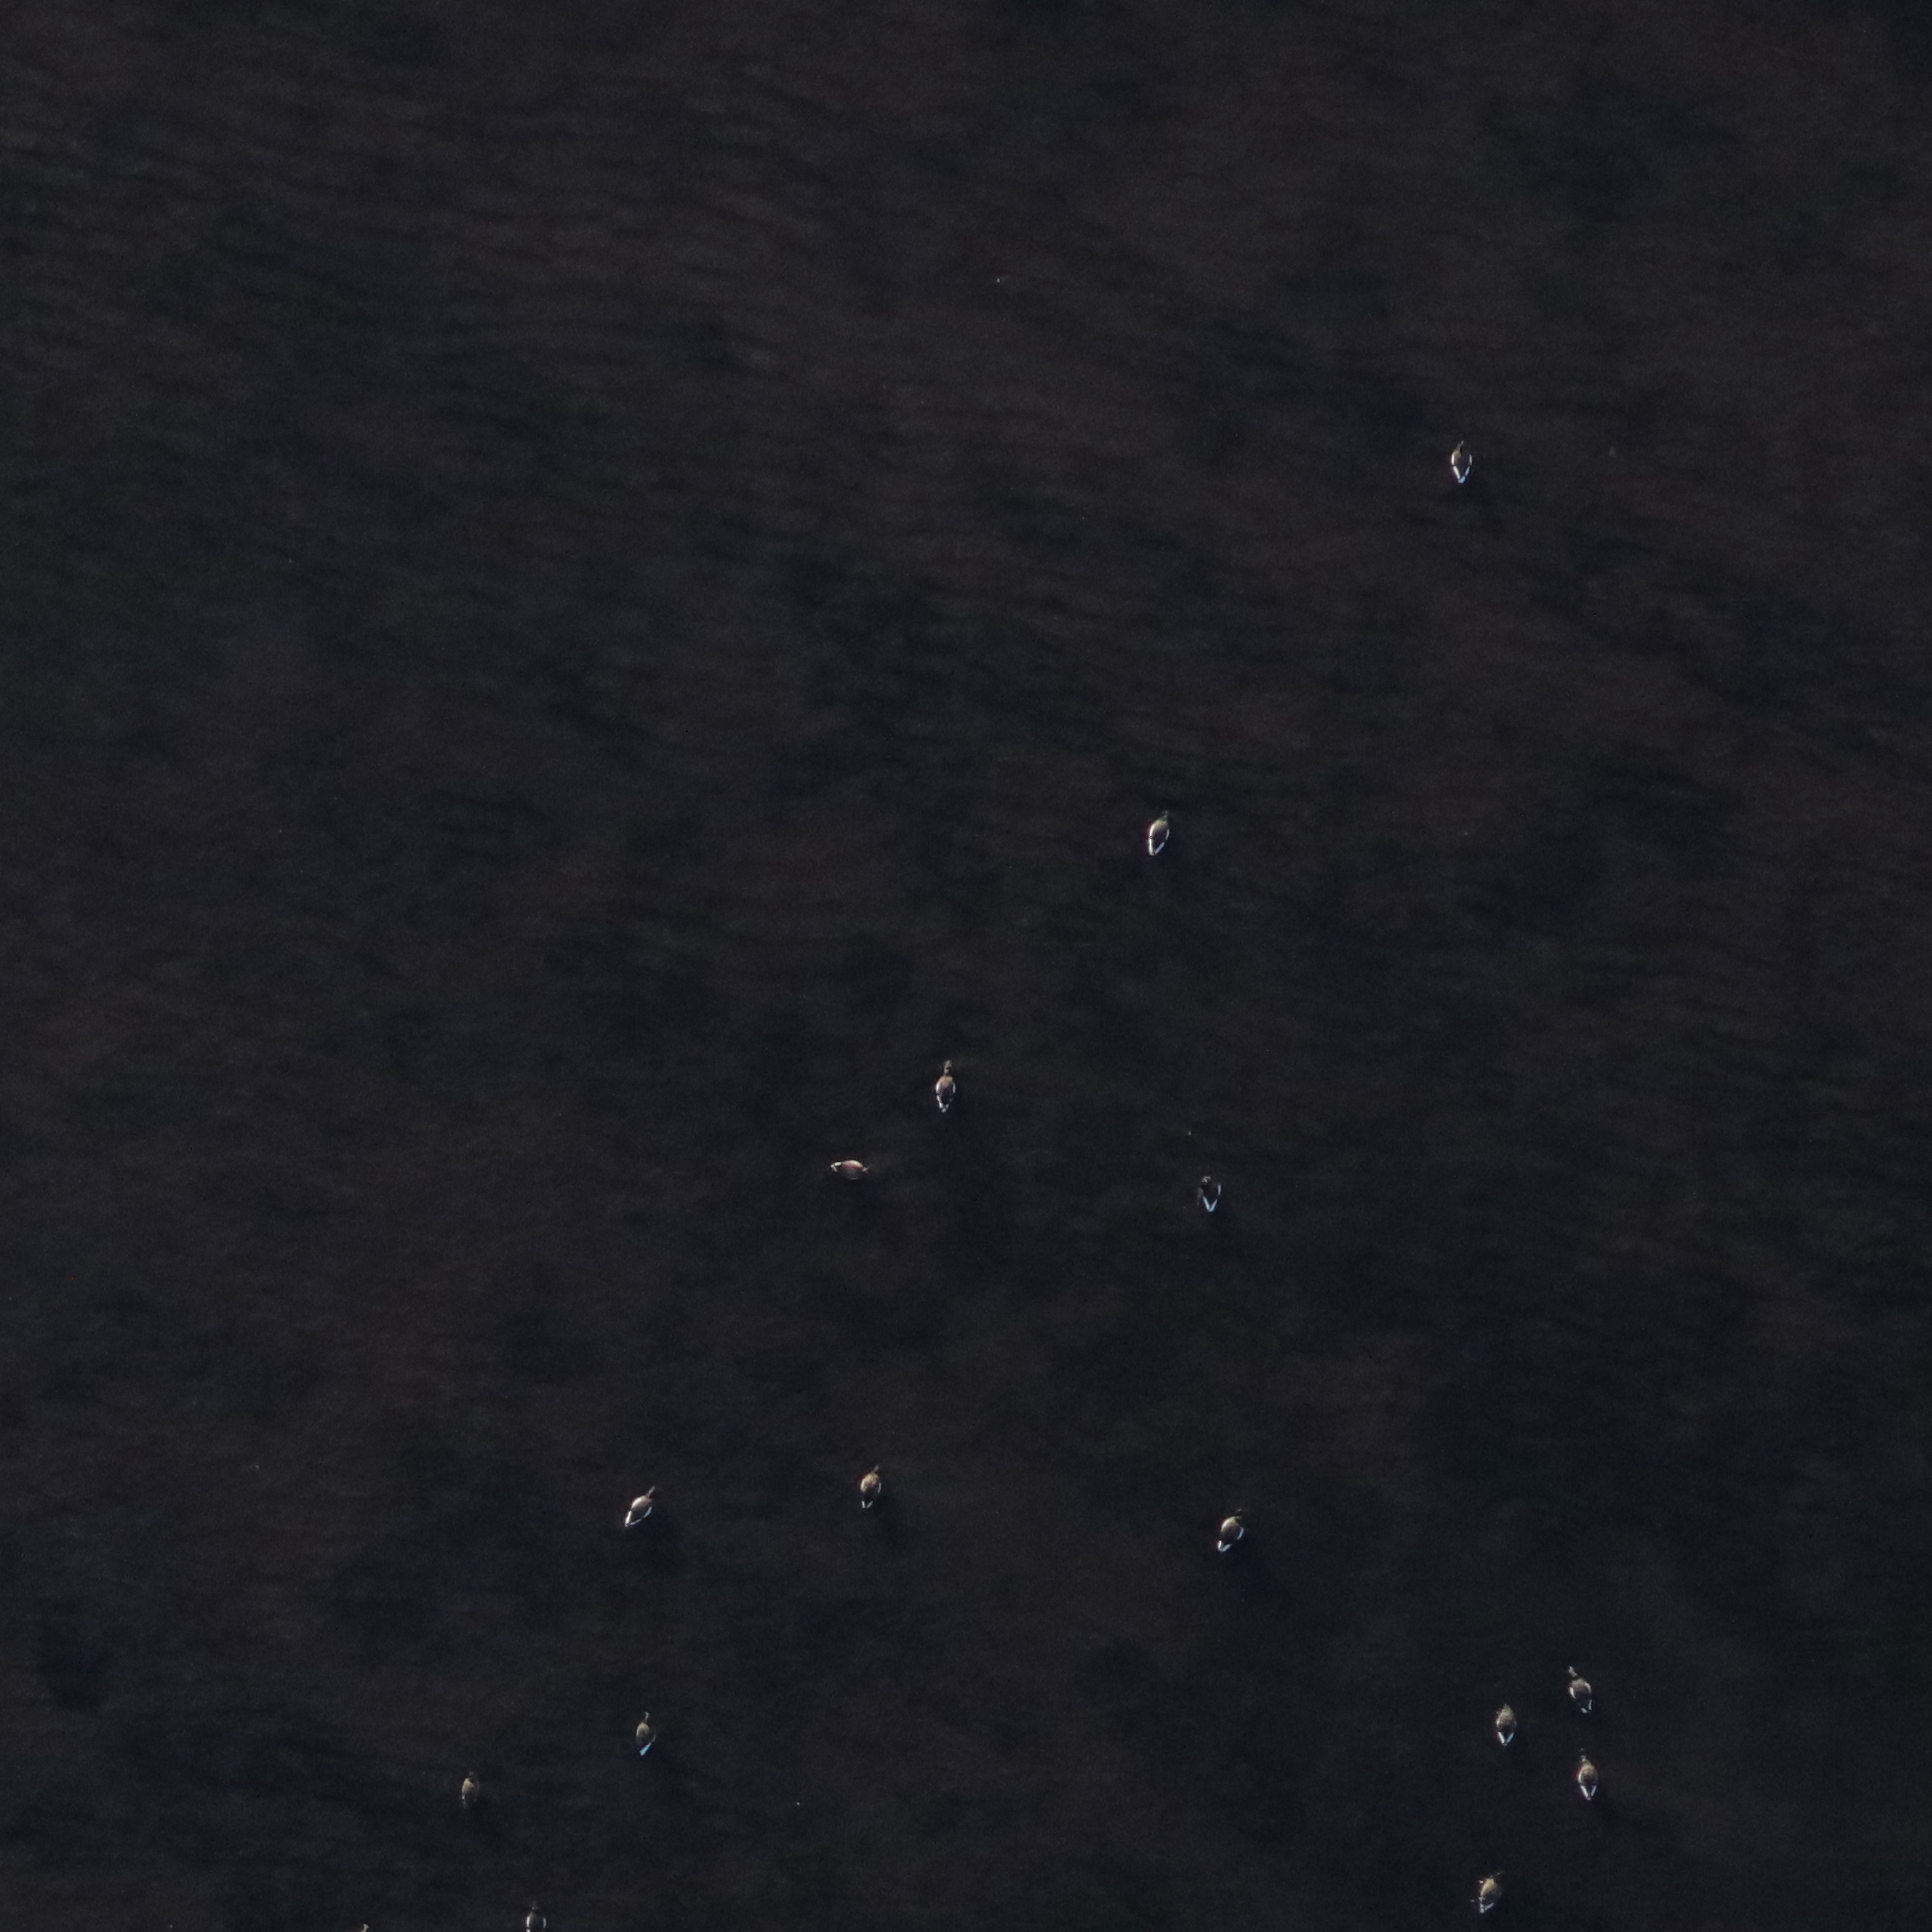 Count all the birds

15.